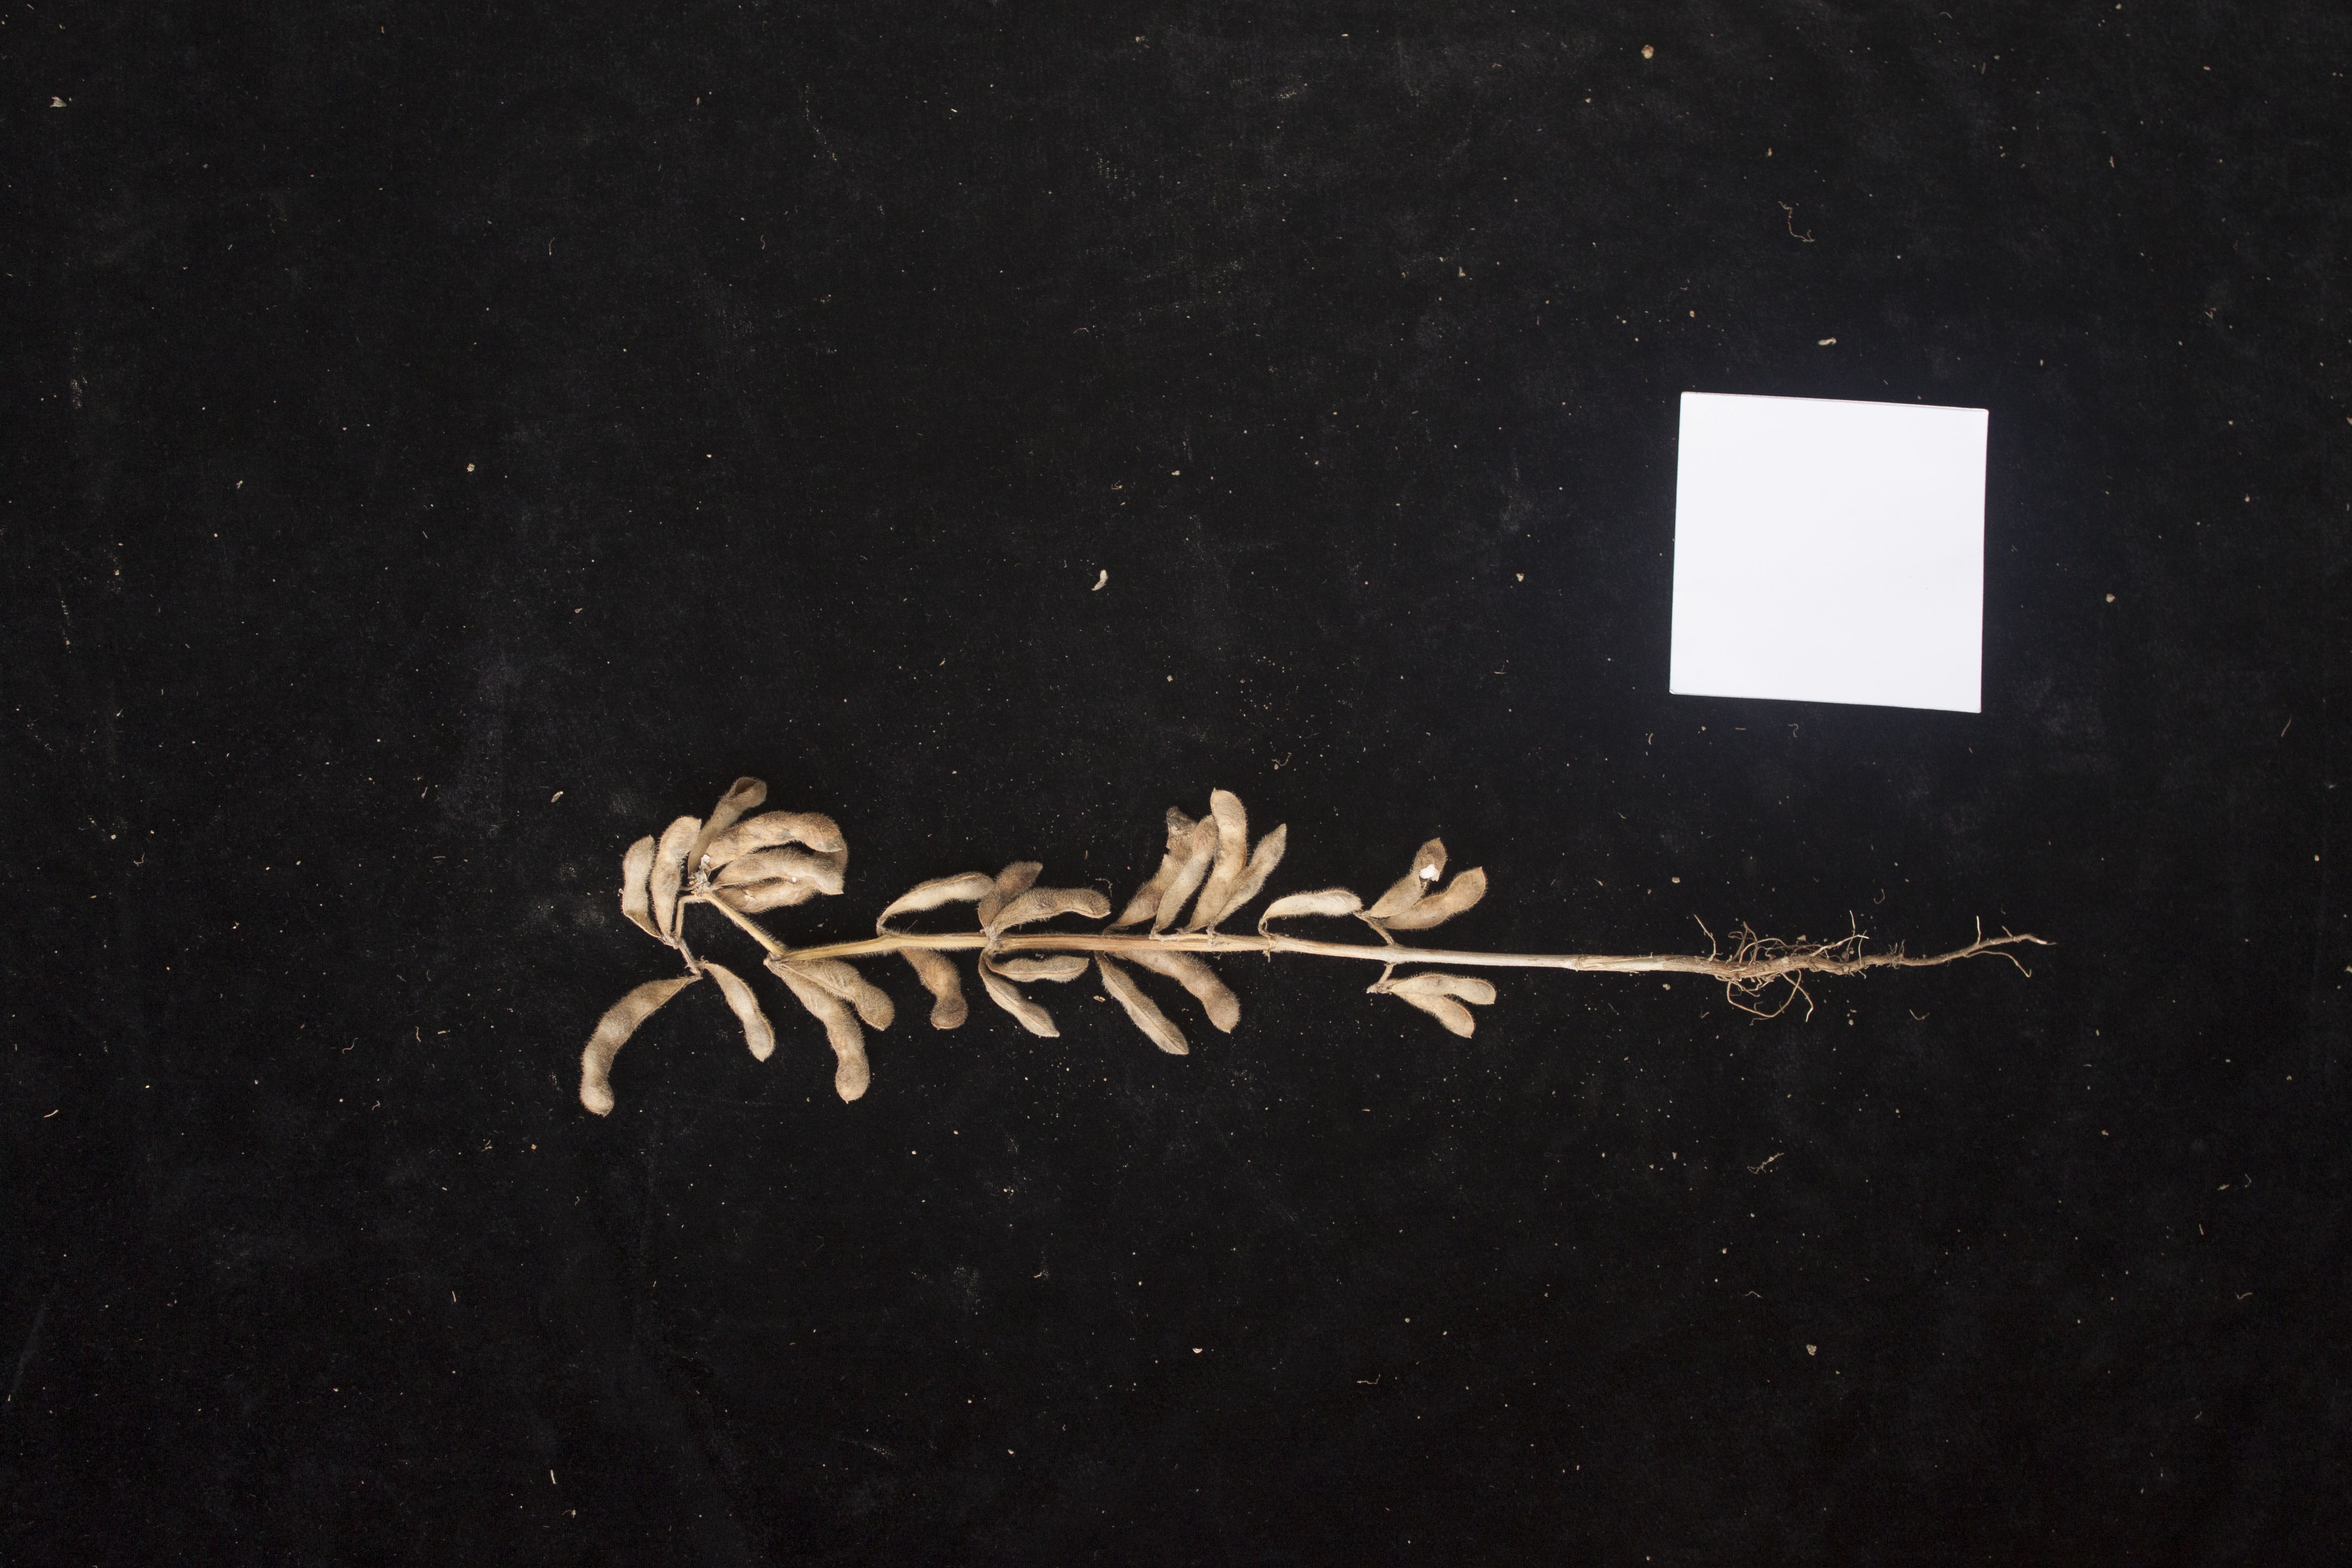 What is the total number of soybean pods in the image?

26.